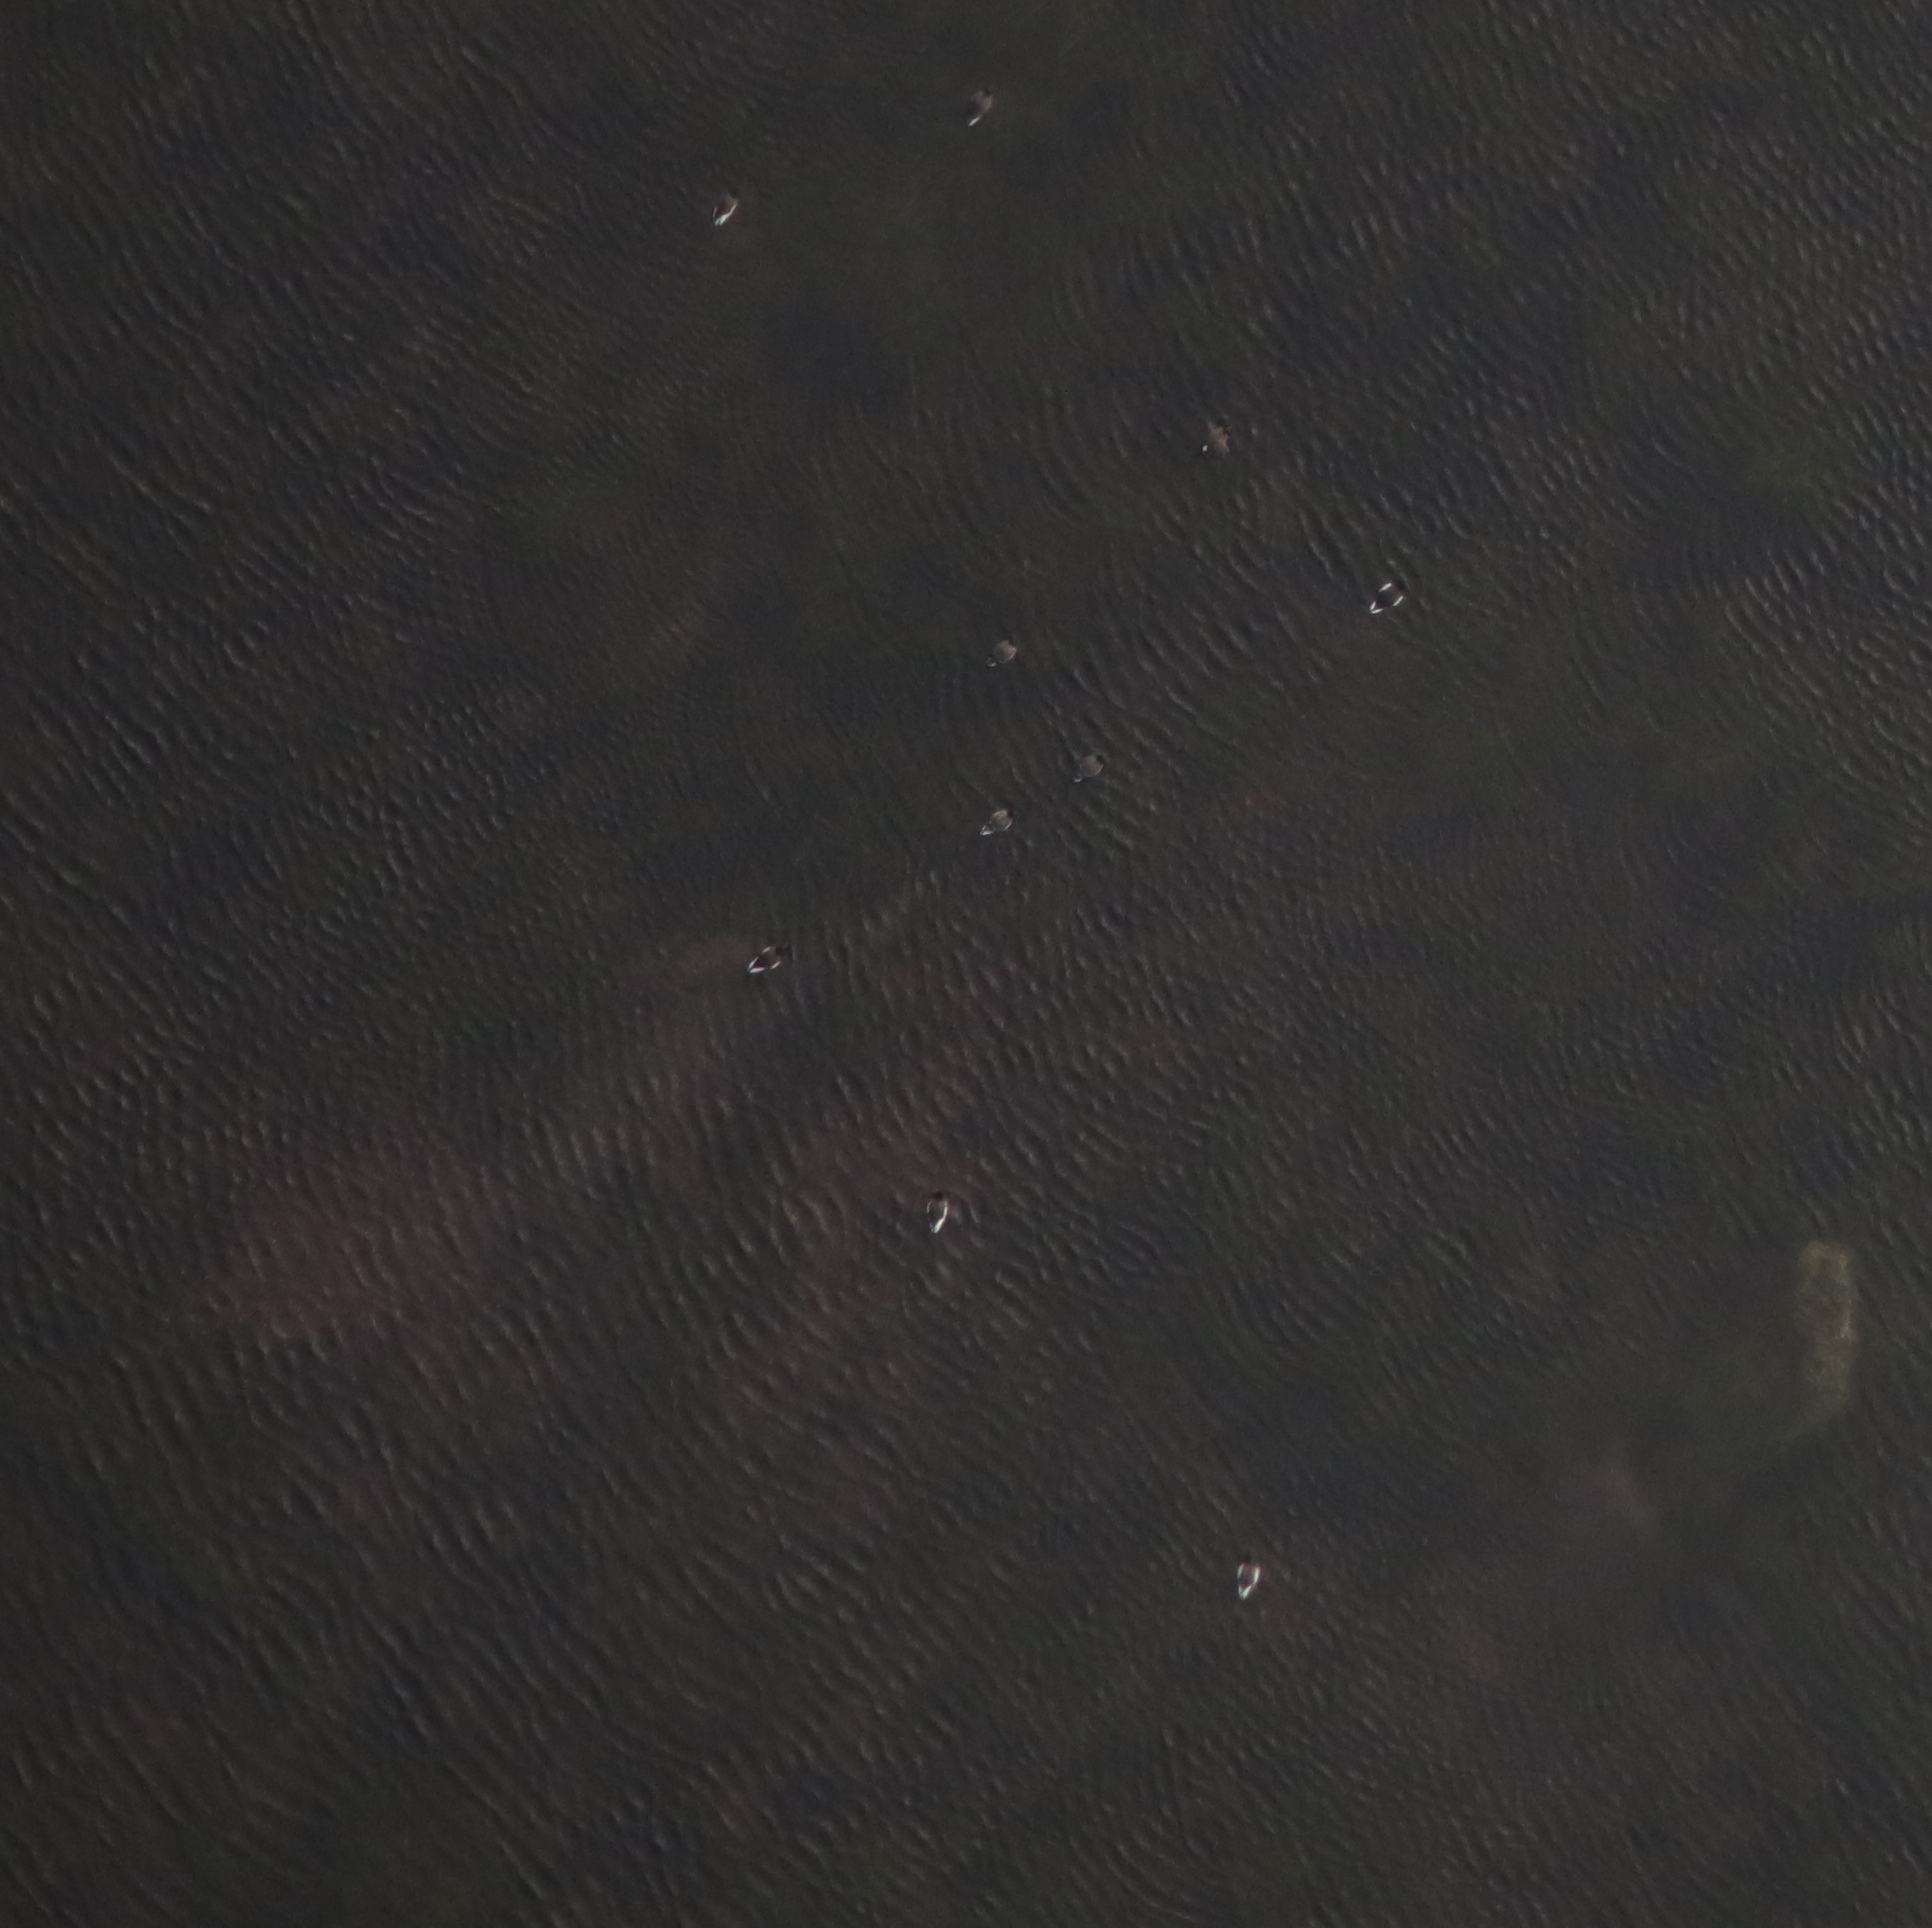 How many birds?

10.